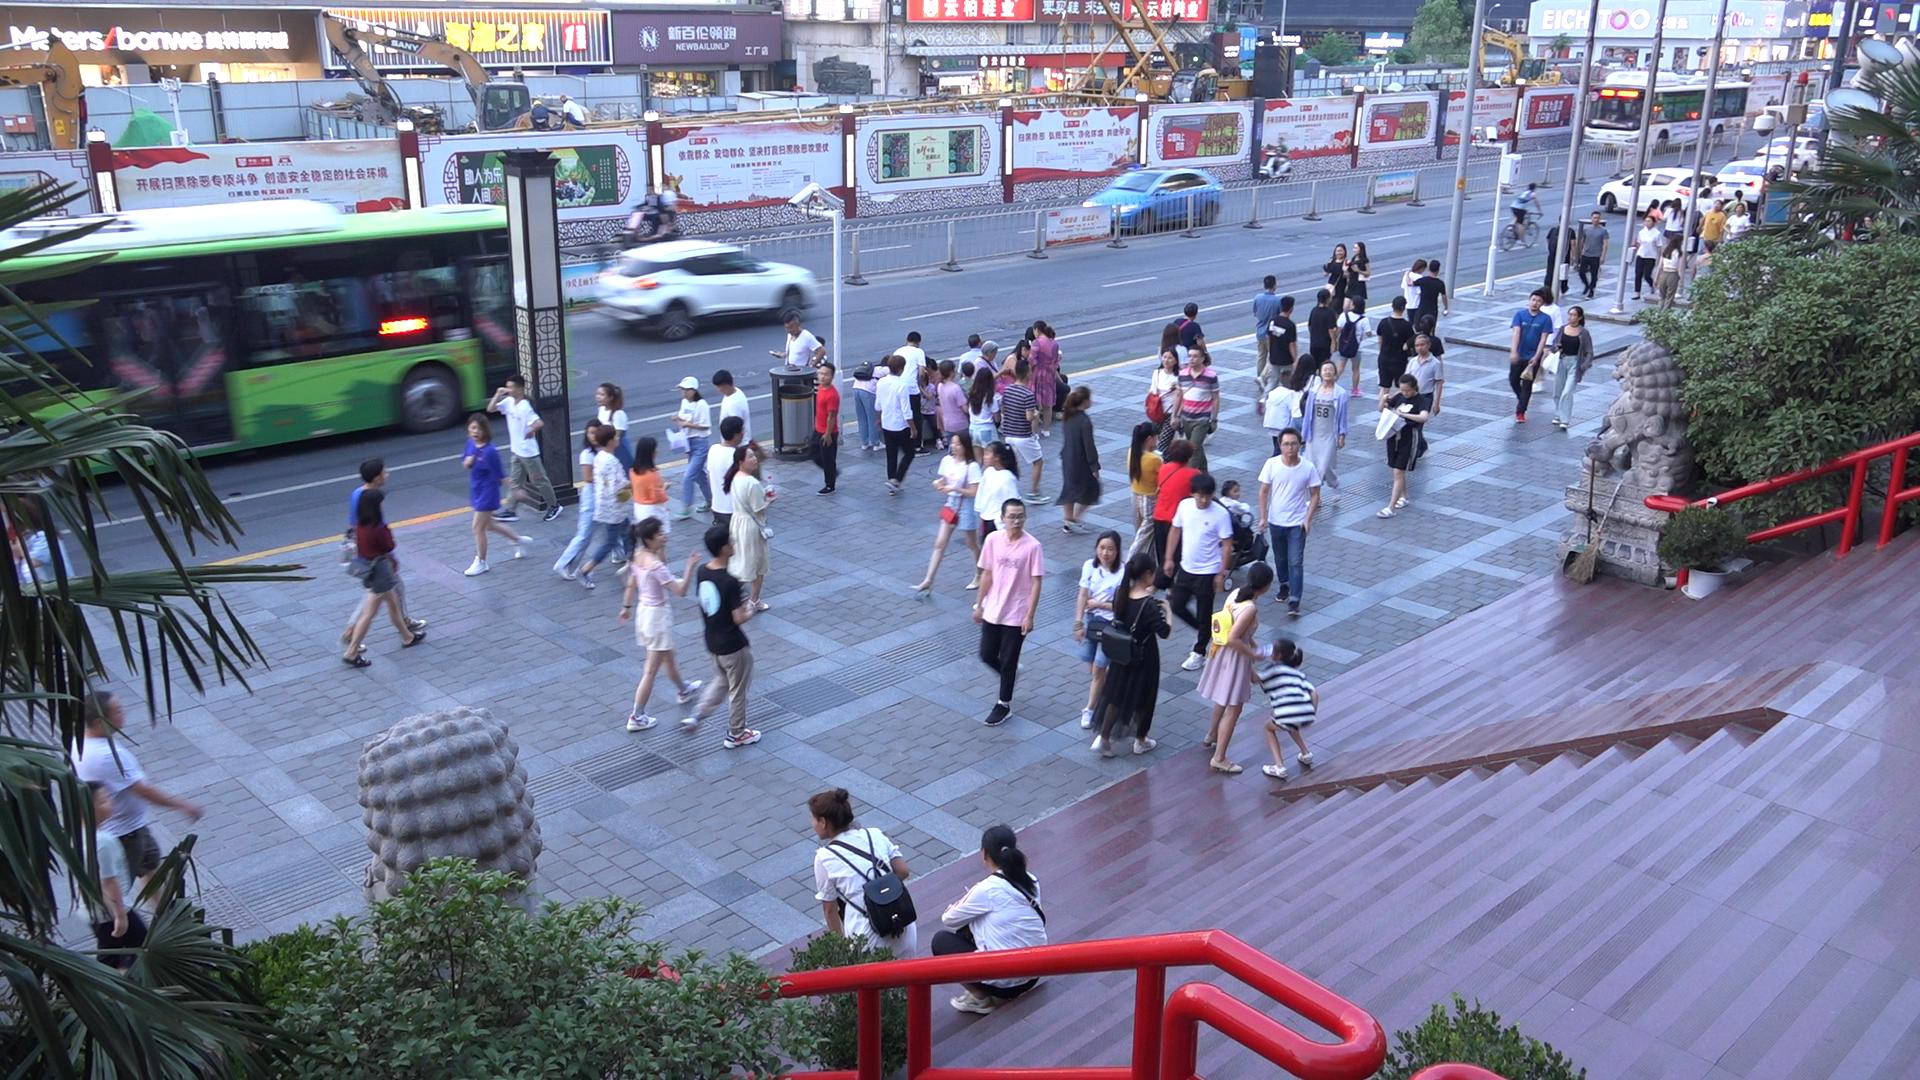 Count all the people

108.